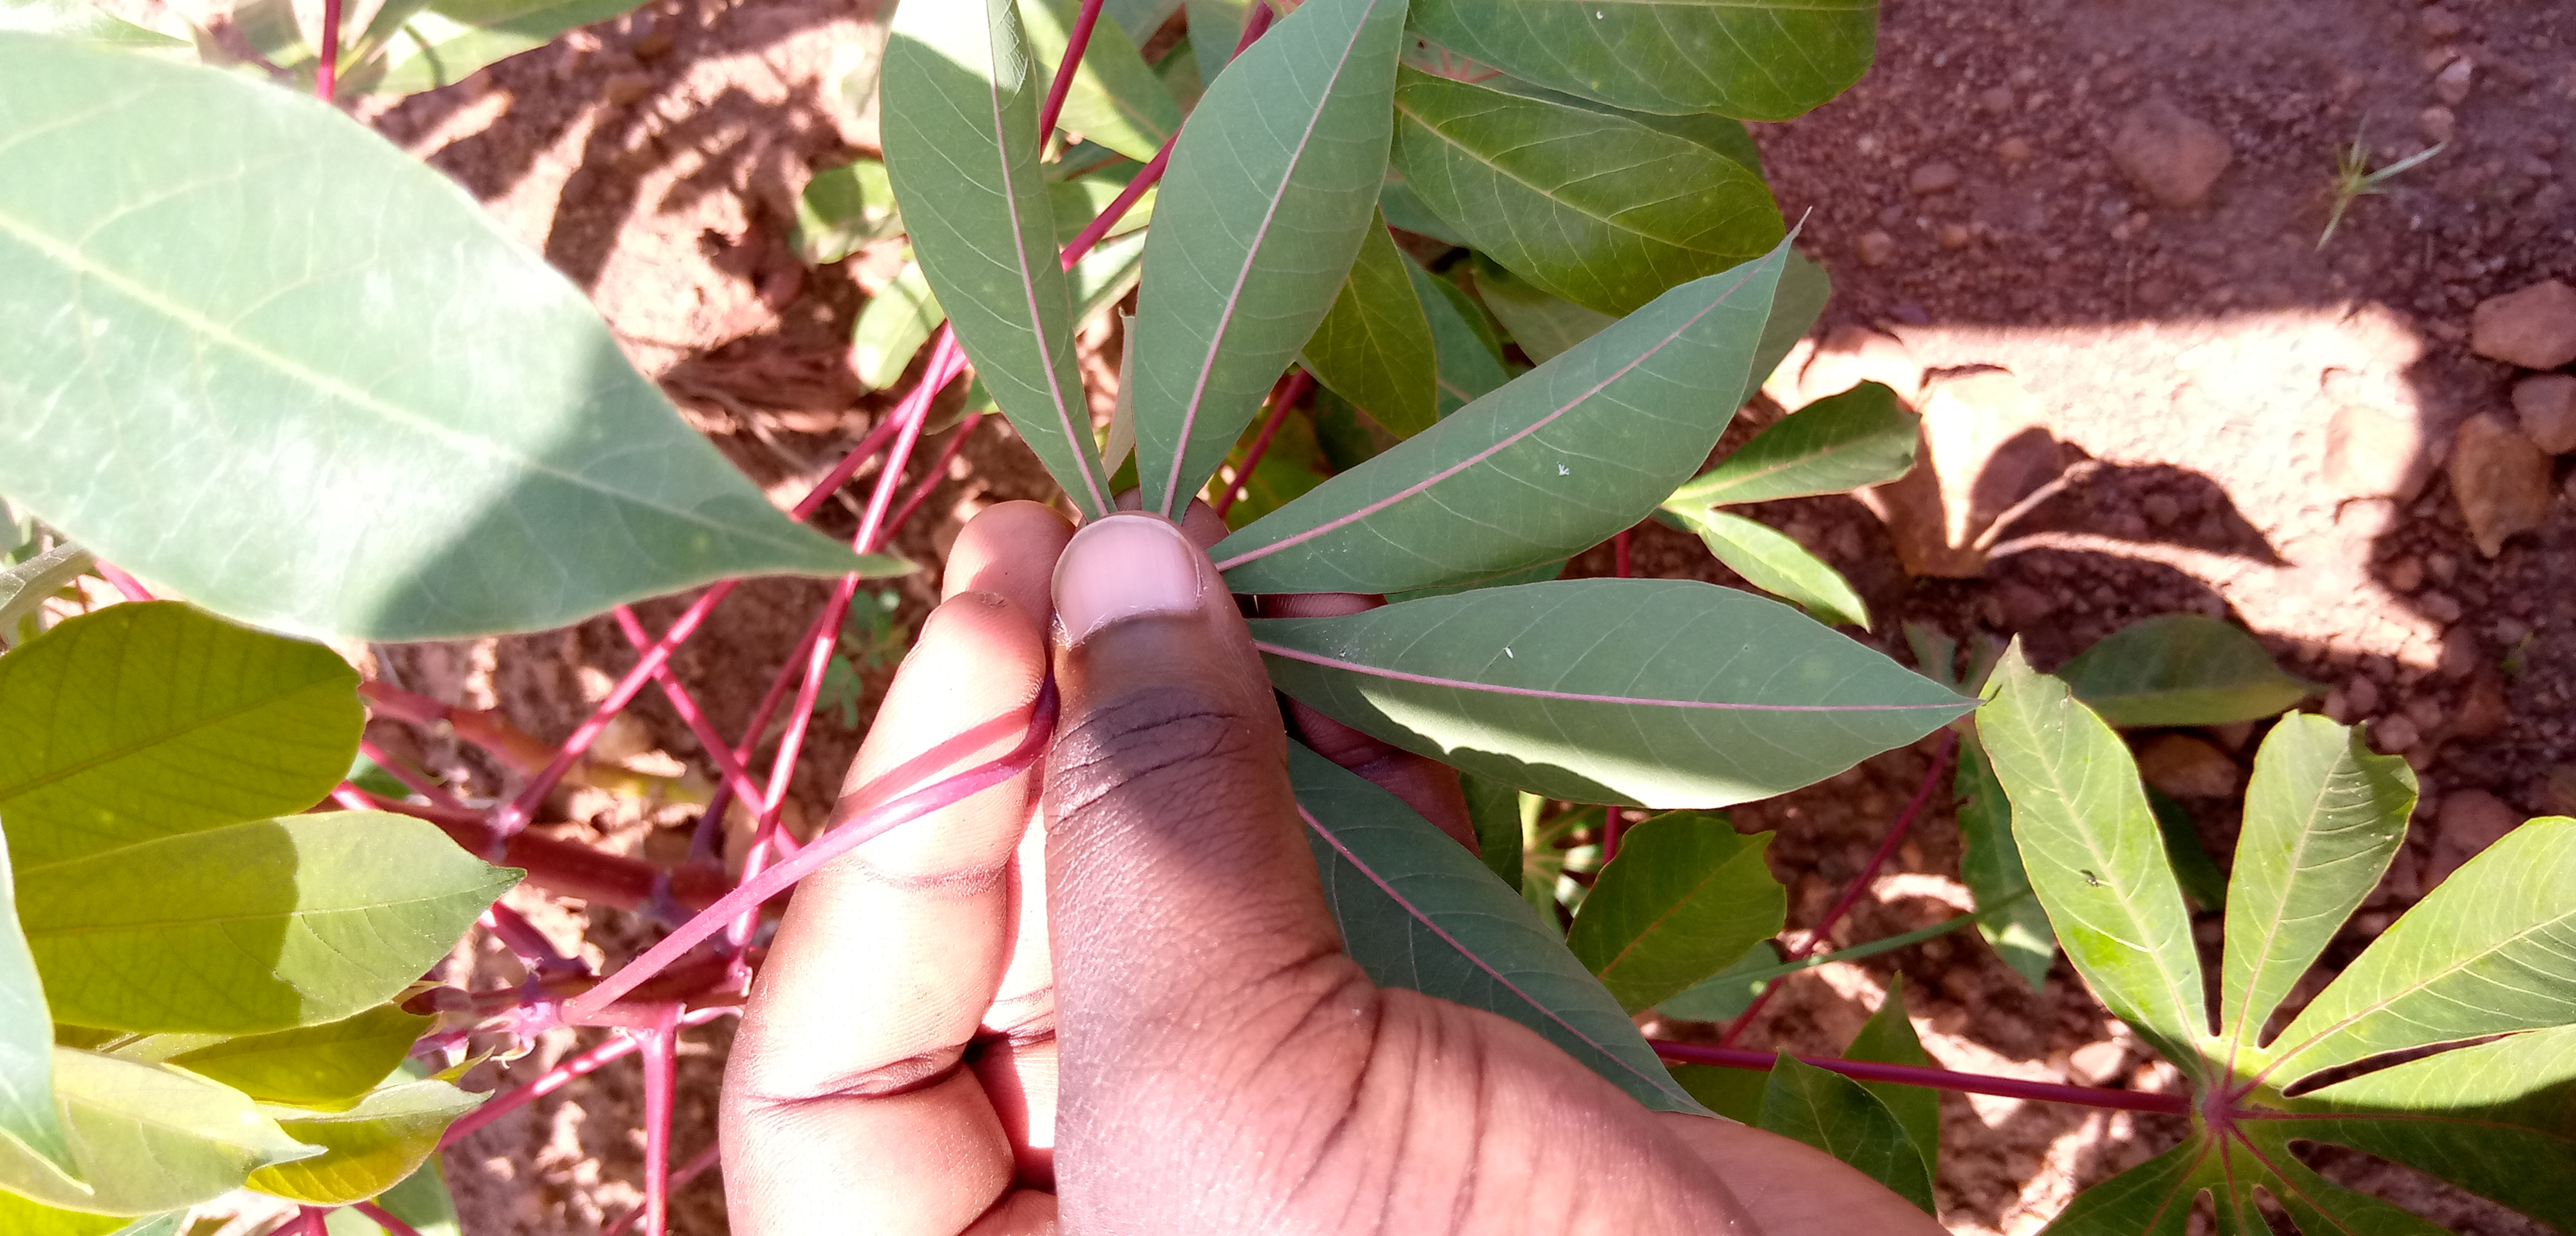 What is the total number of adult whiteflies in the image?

2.